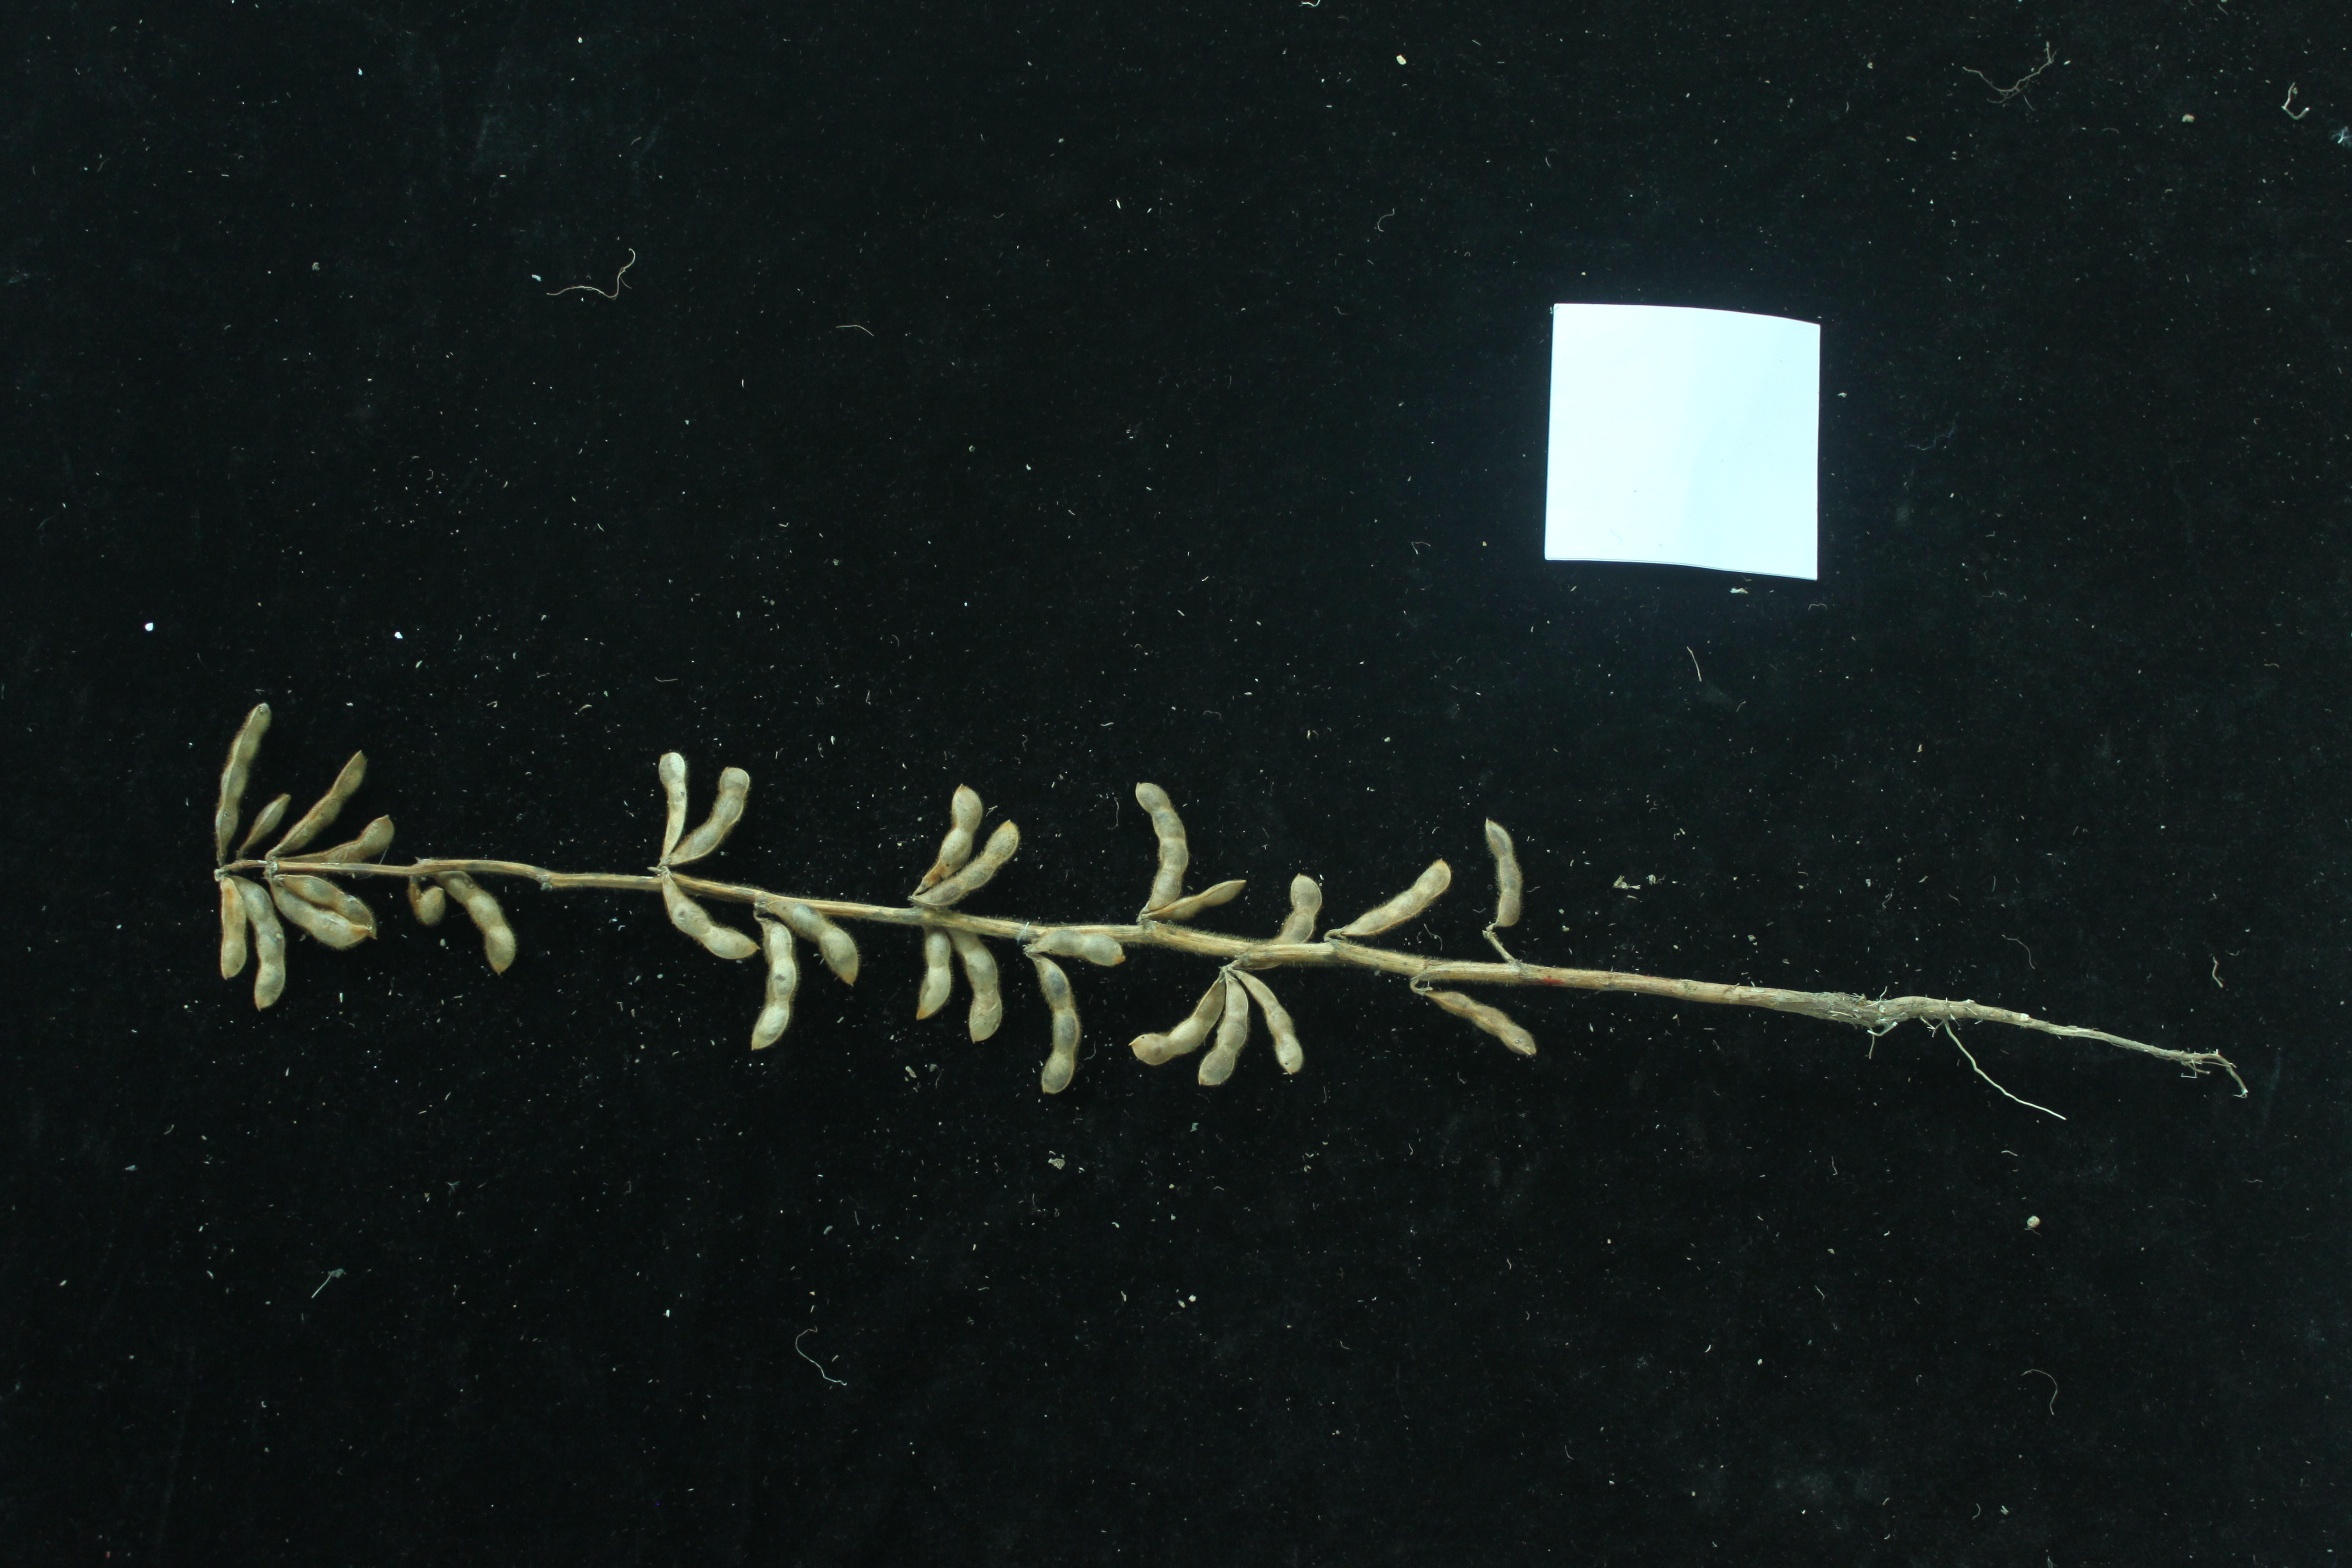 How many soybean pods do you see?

30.